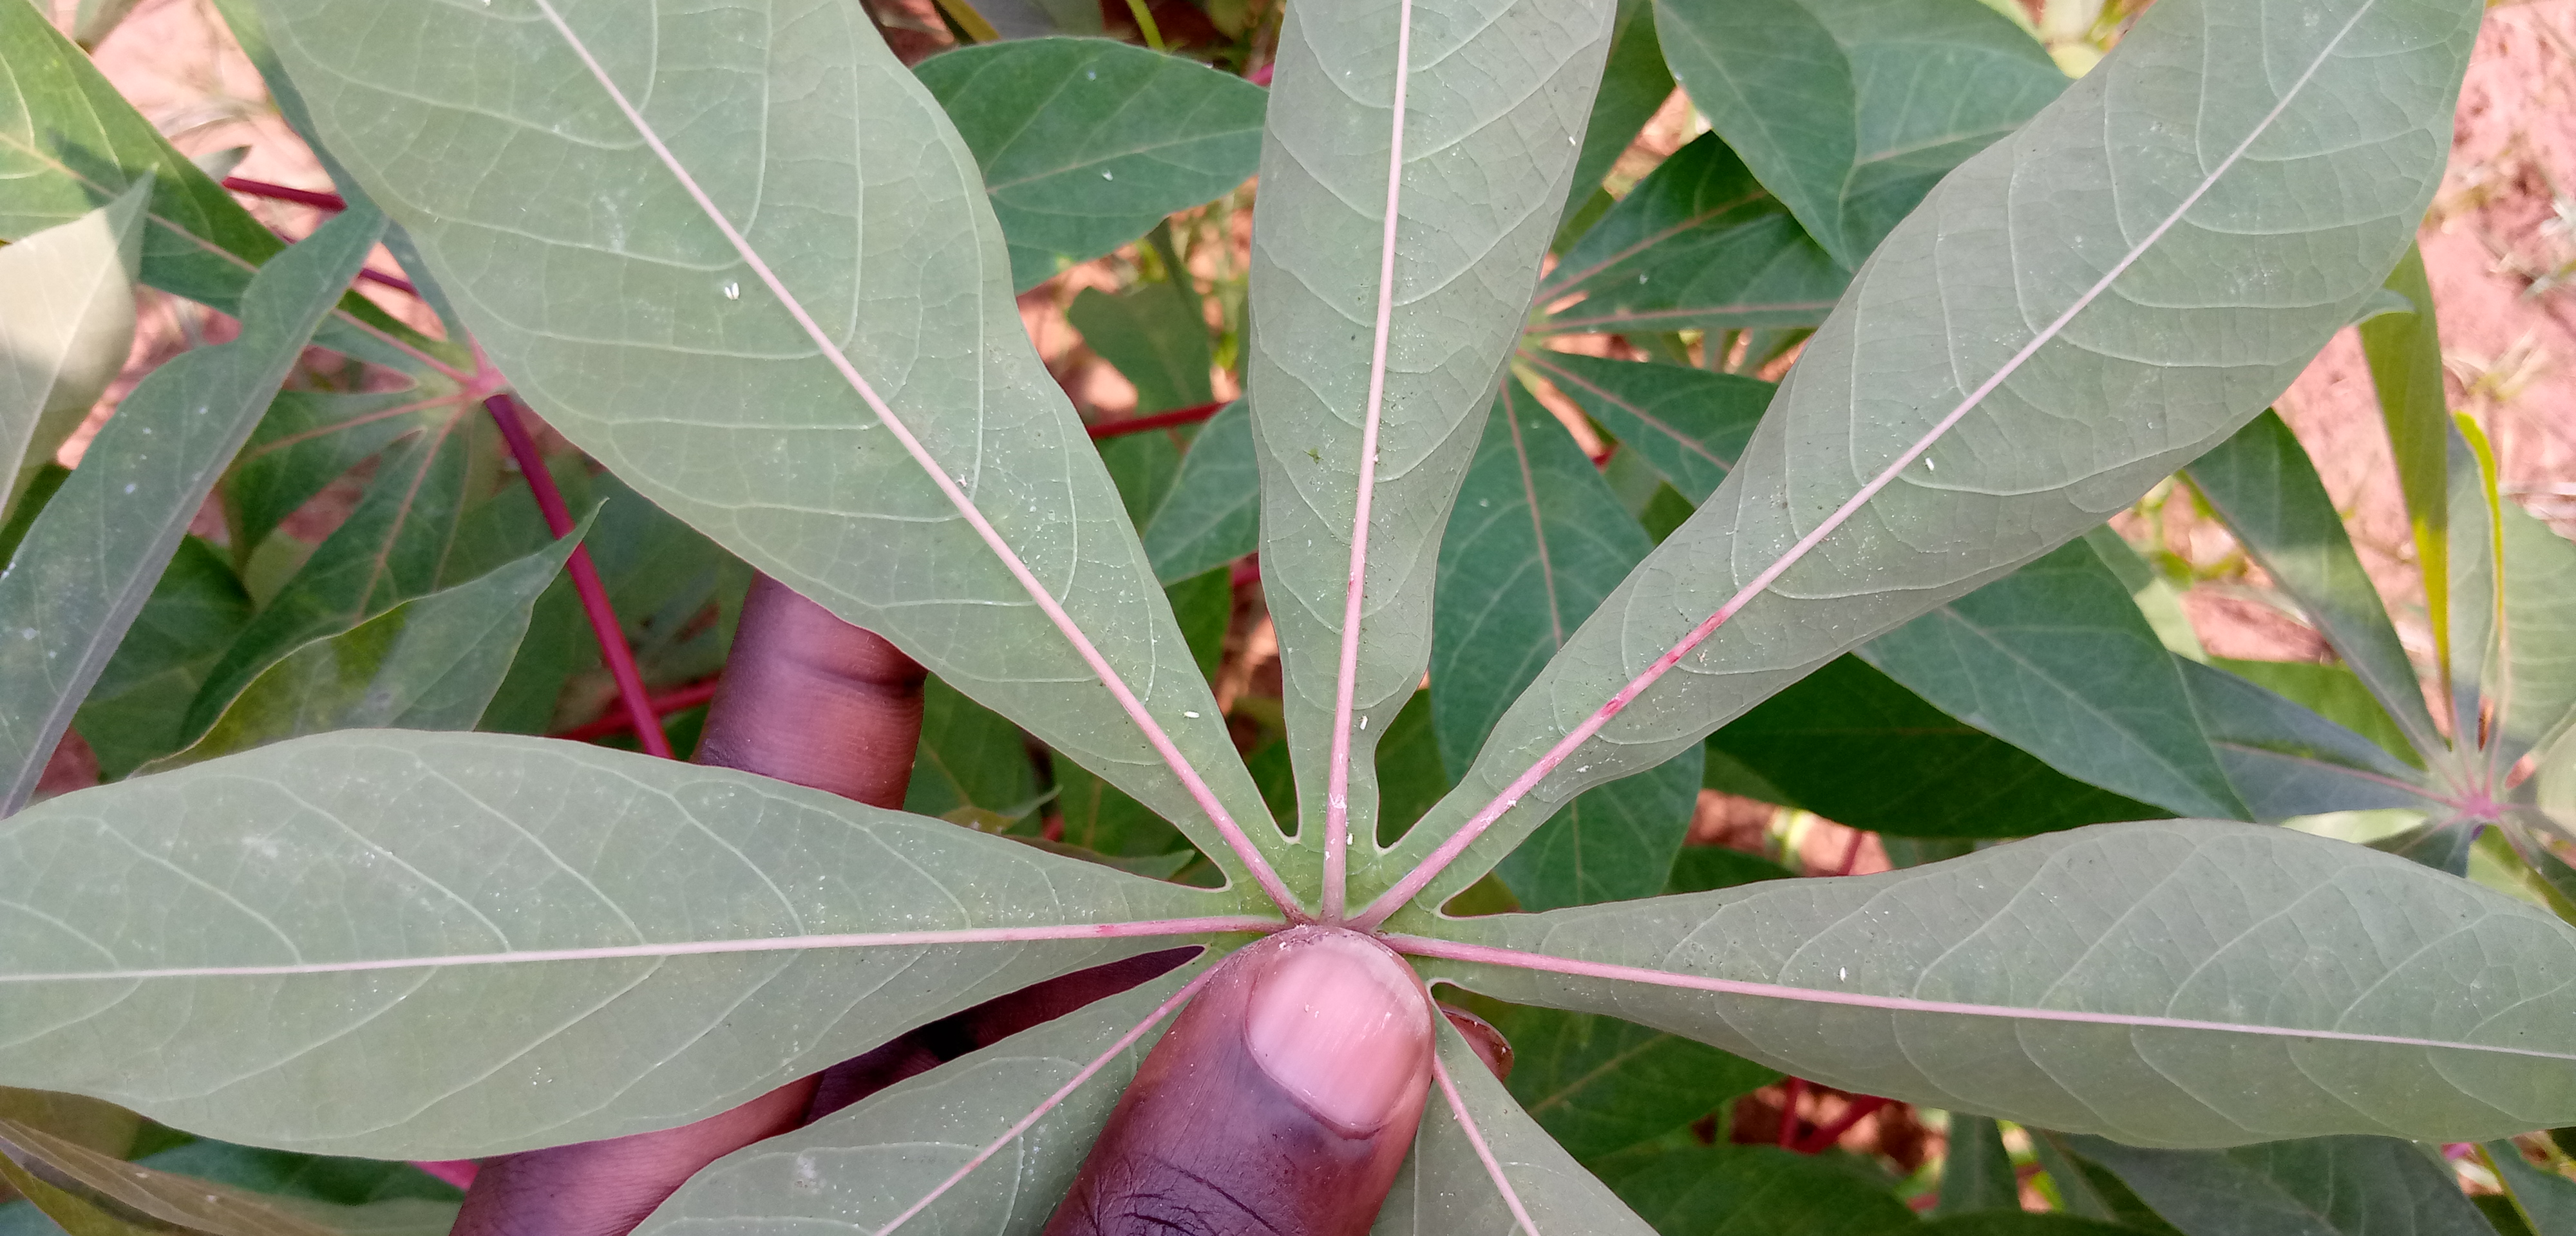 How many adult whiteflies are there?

8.